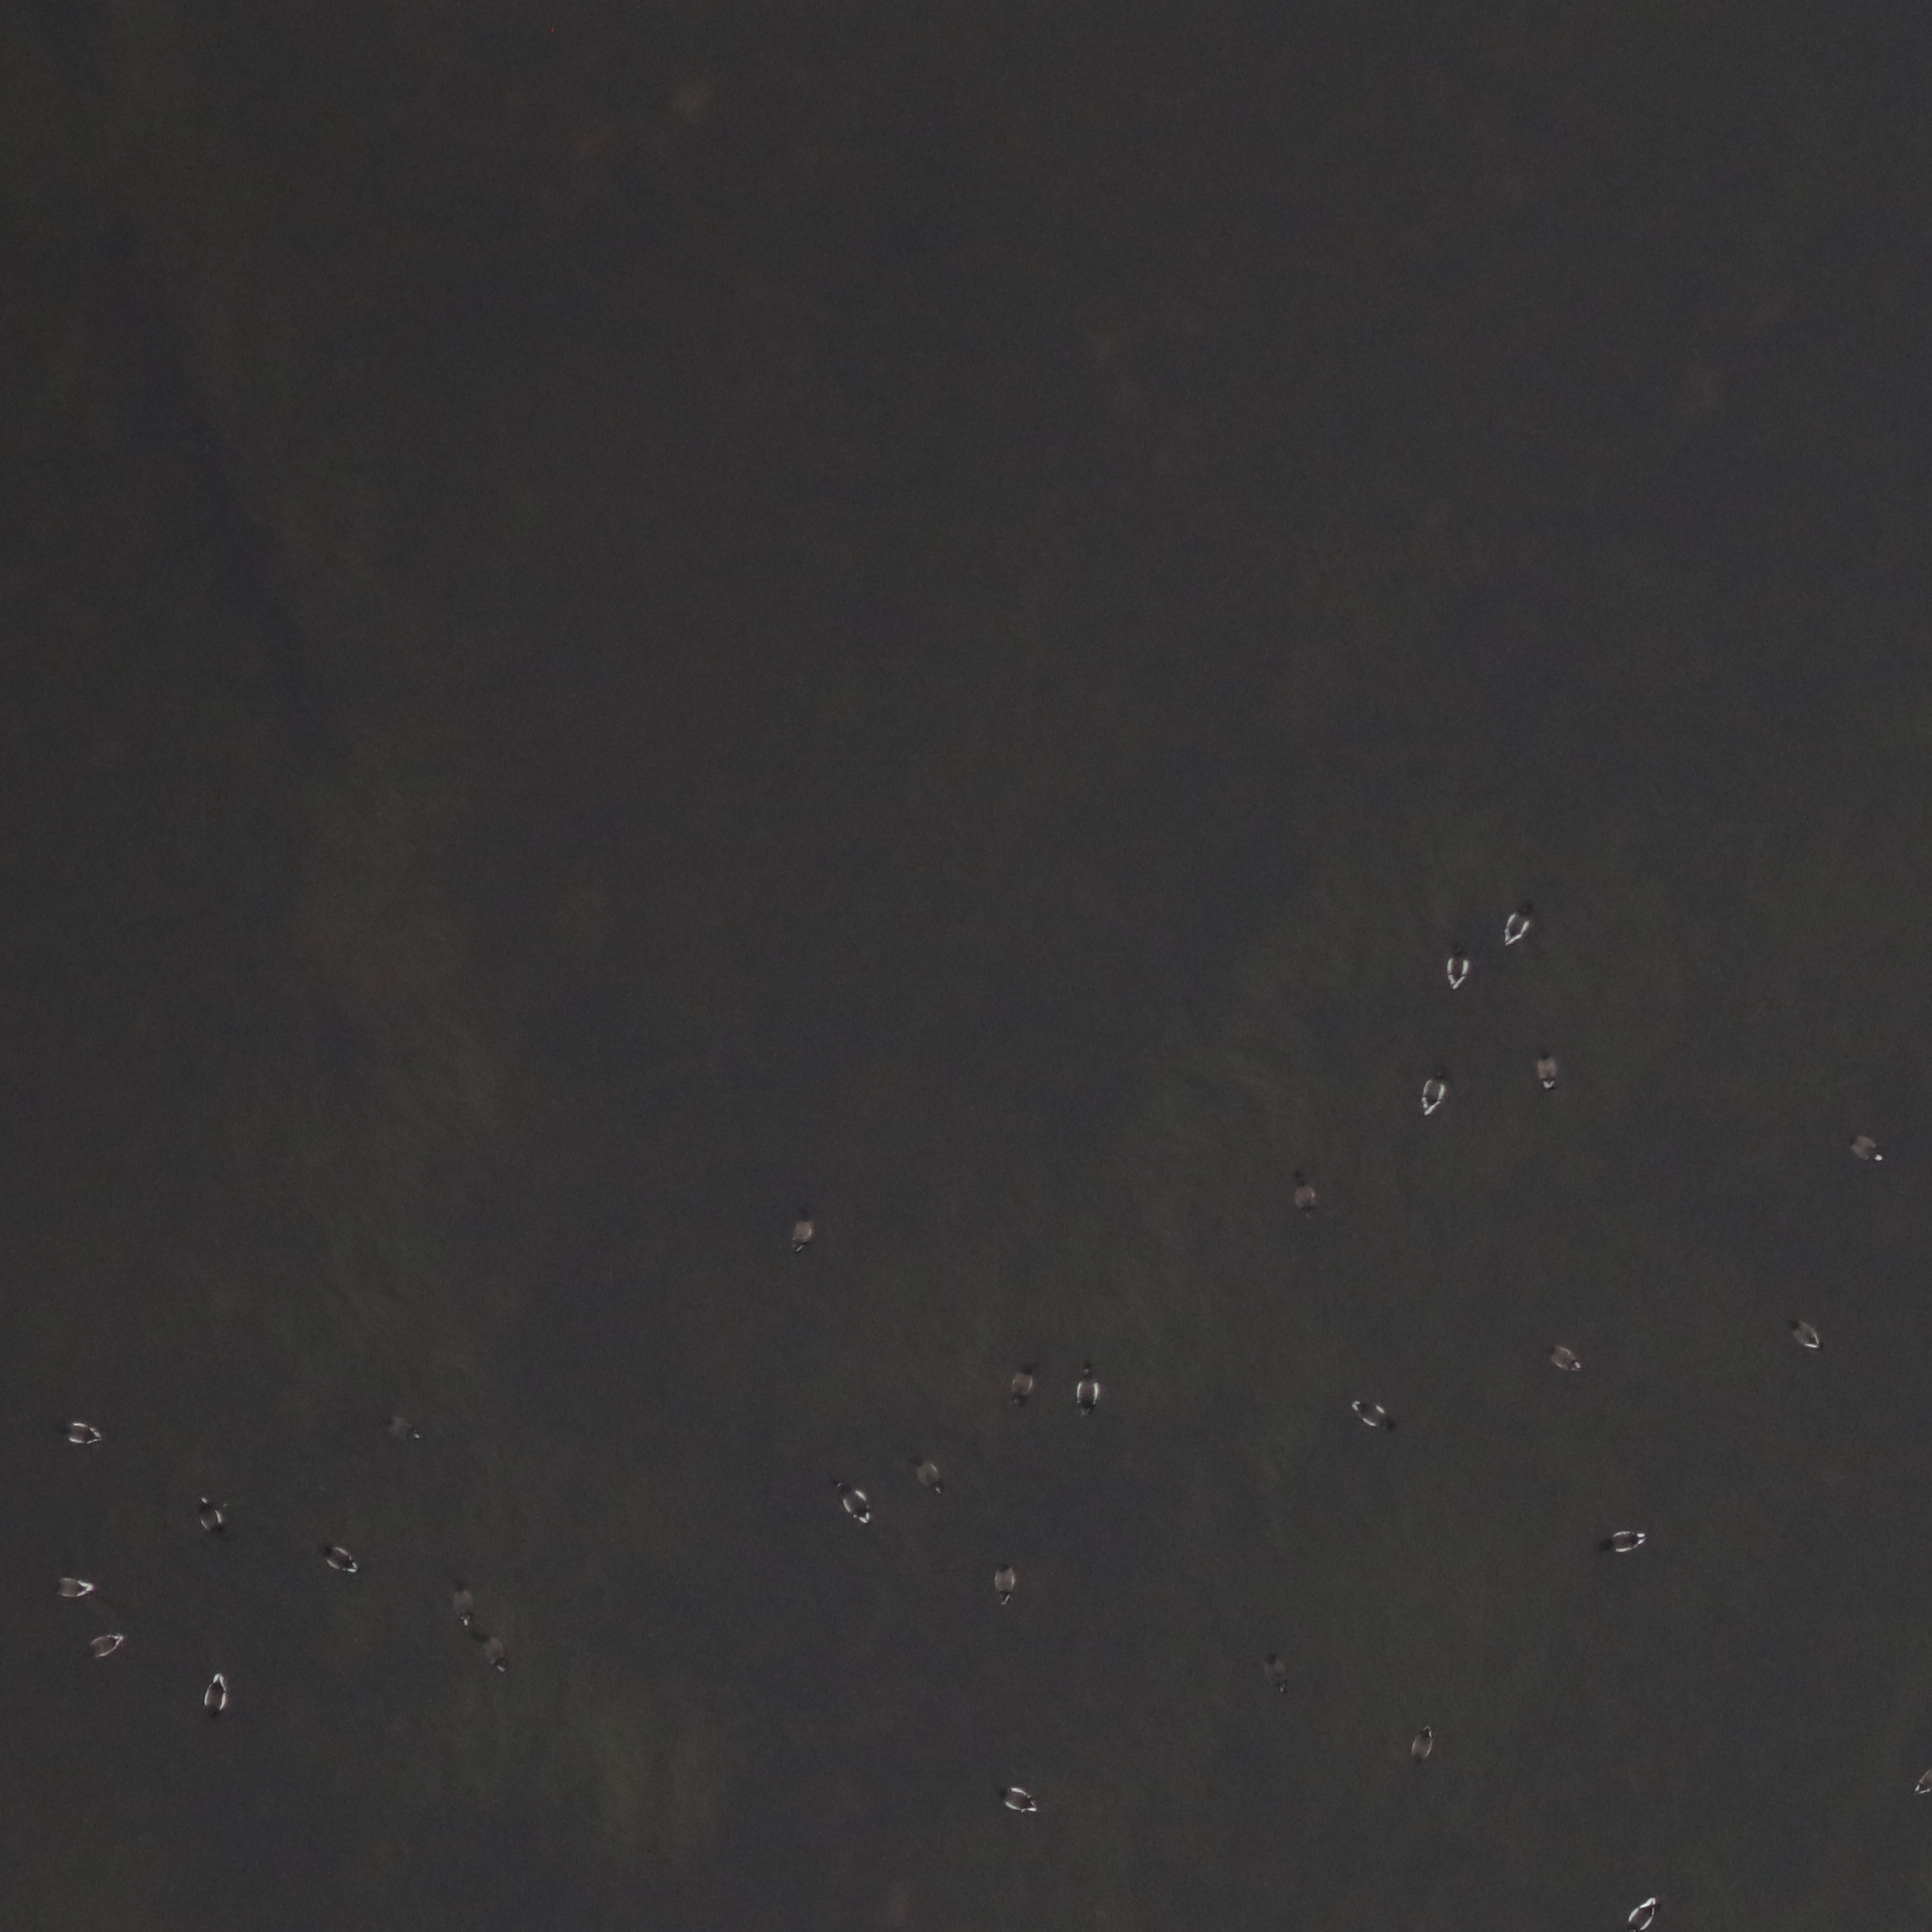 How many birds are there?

30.